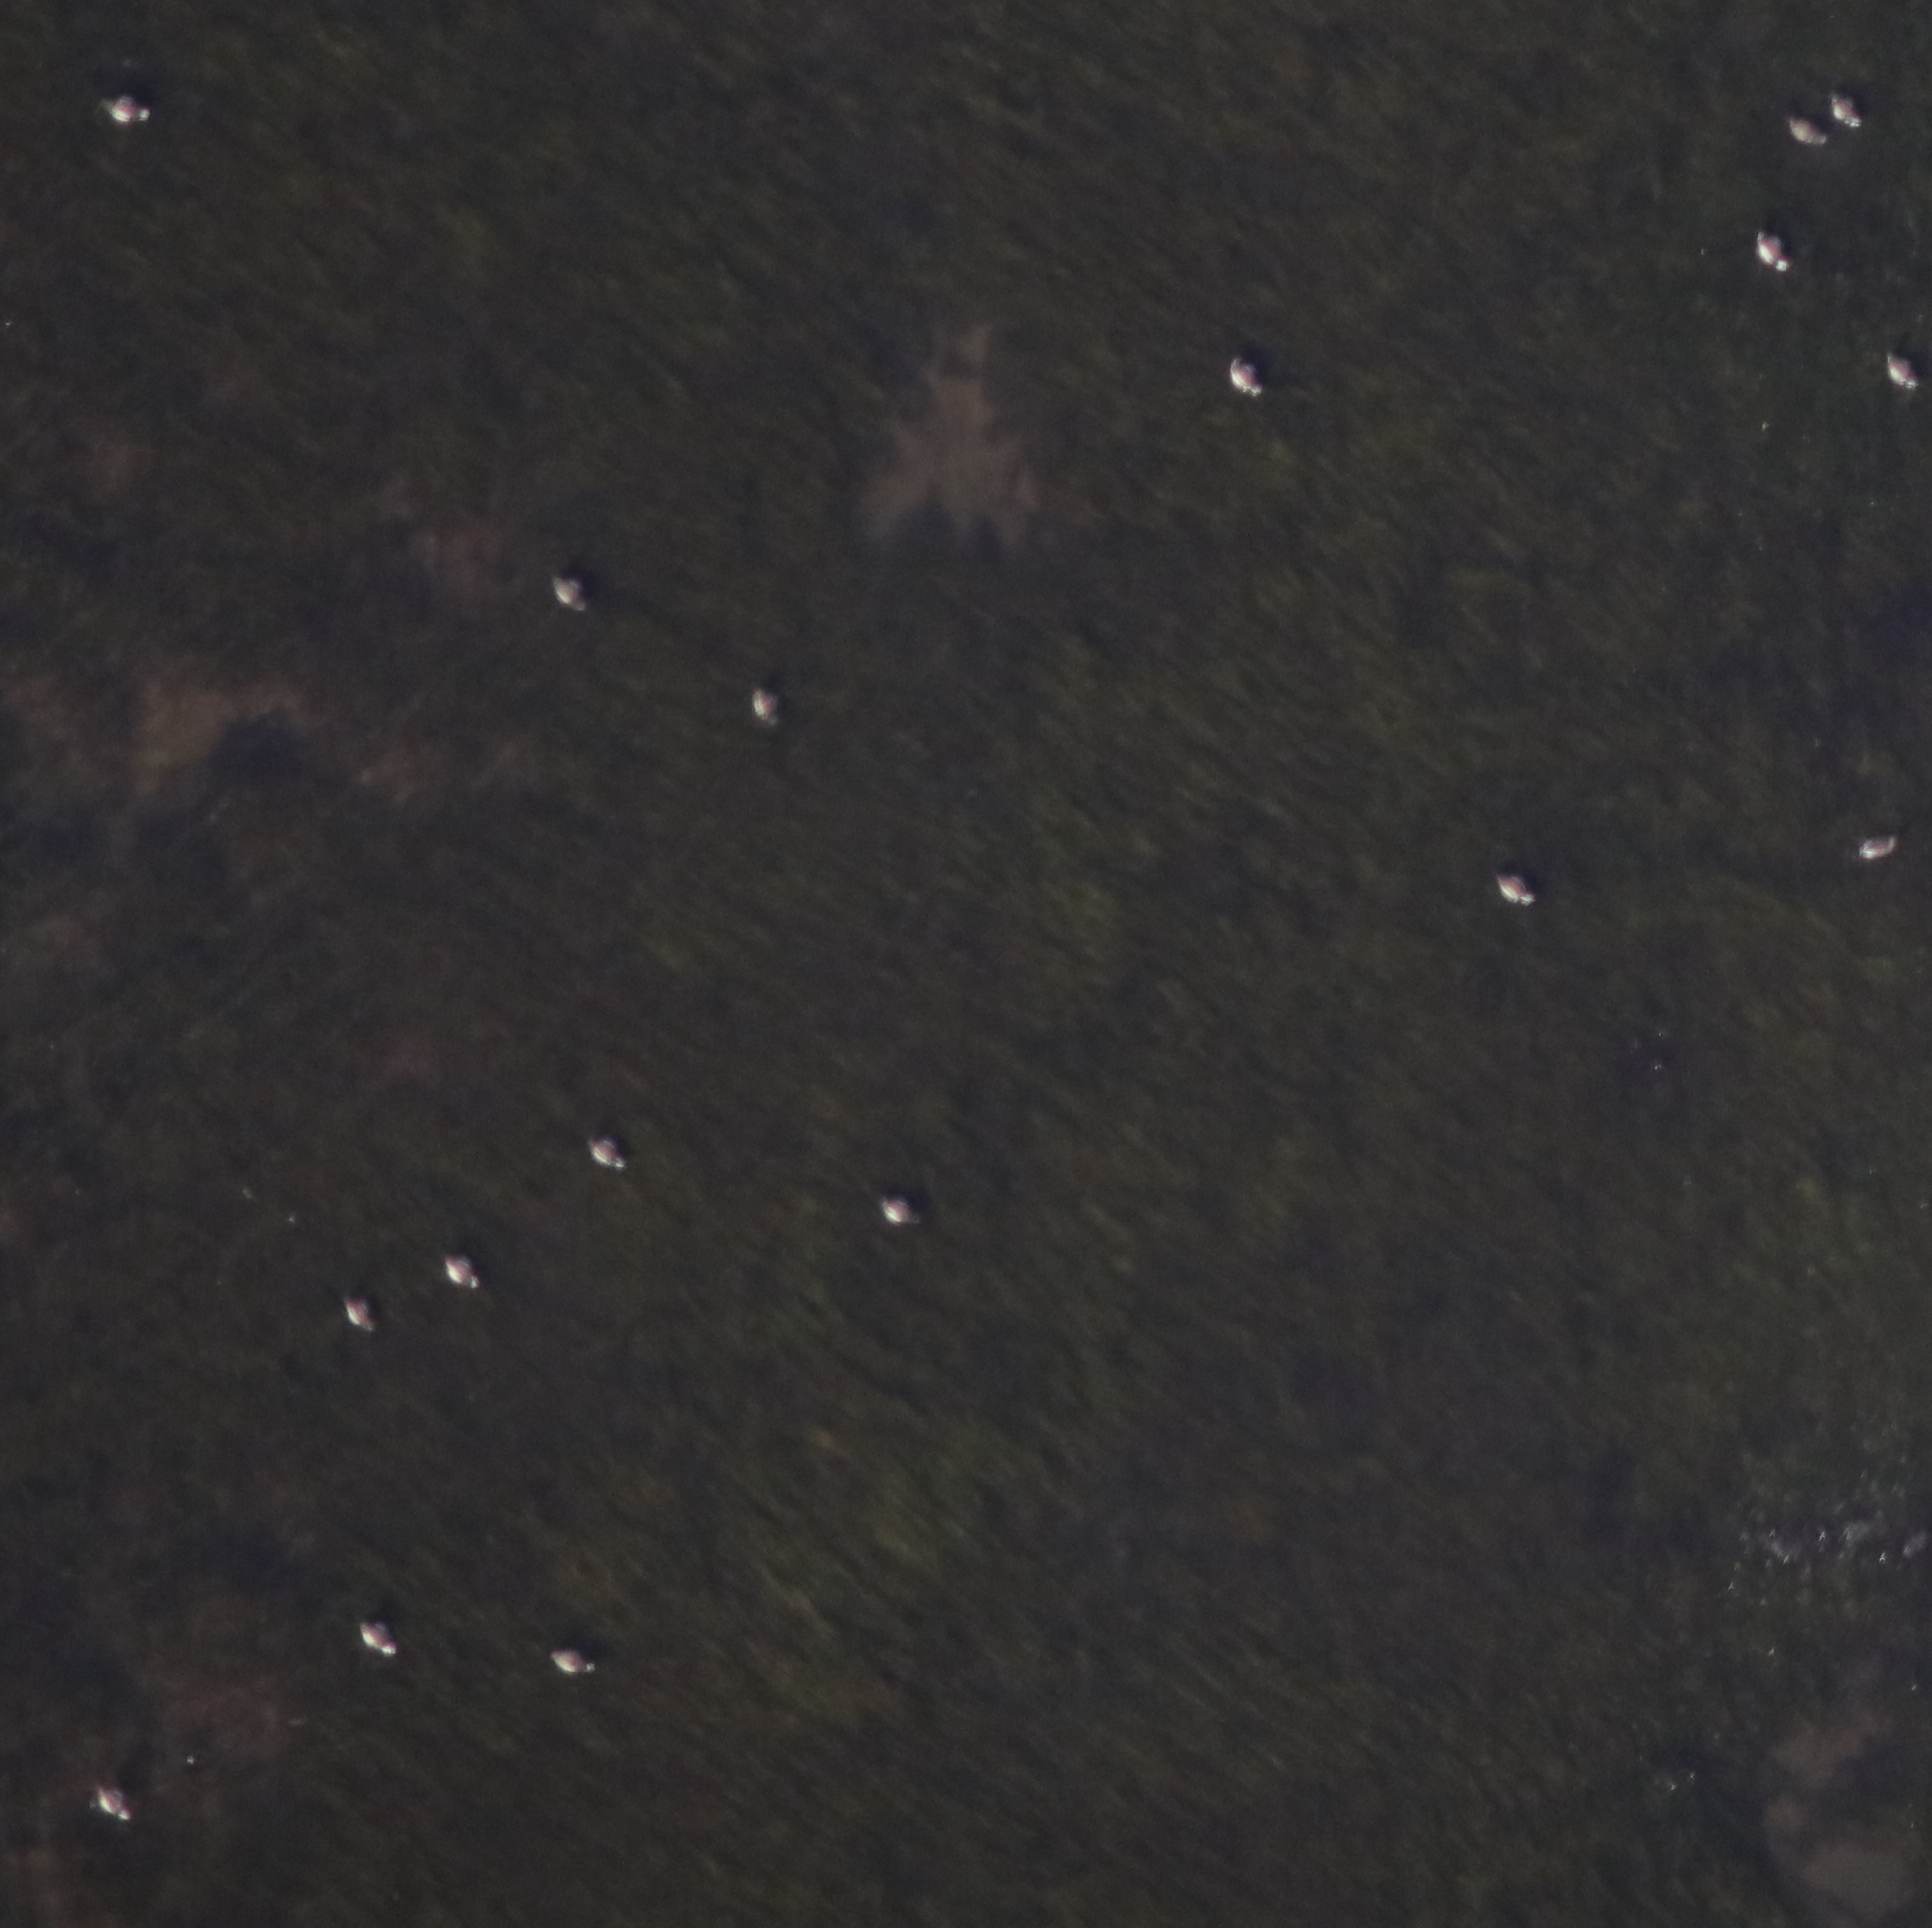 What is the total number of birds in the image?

17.